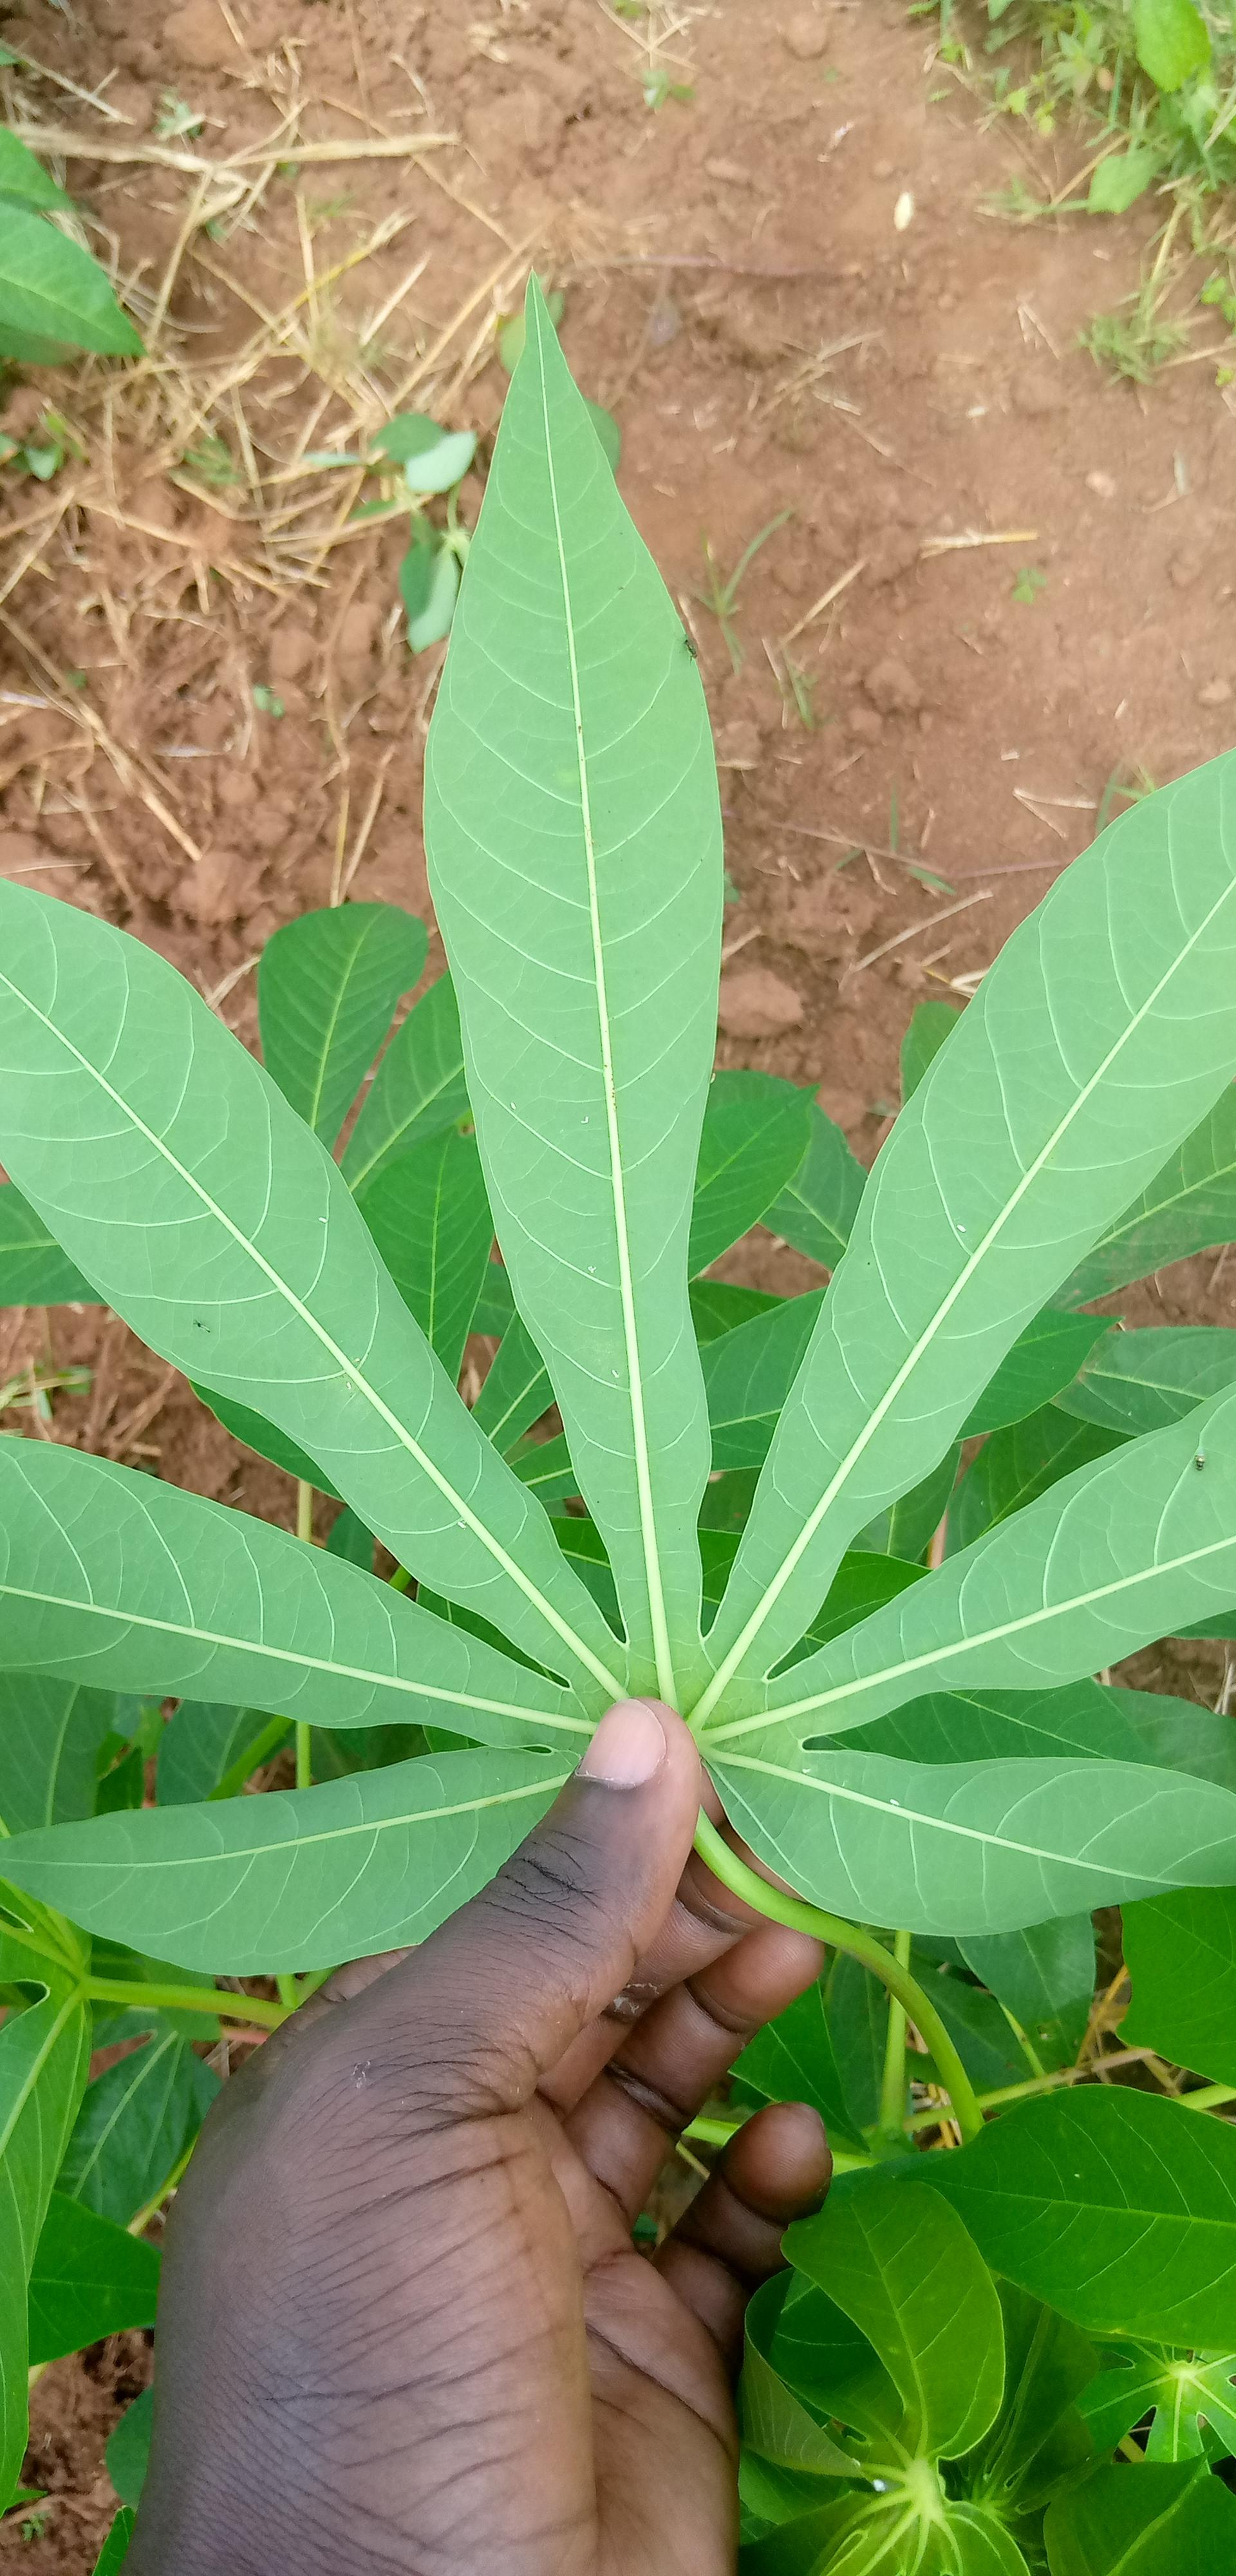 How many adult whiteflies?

9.